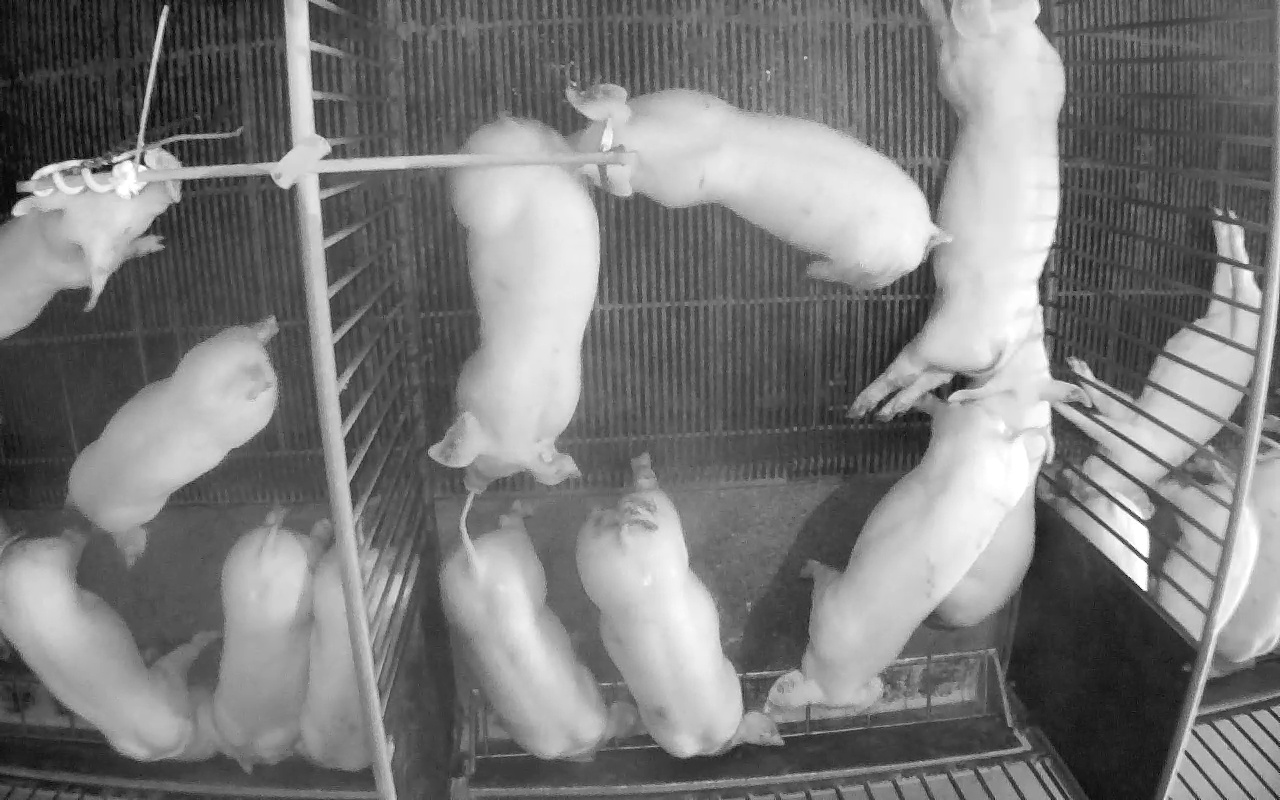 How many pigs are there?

16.